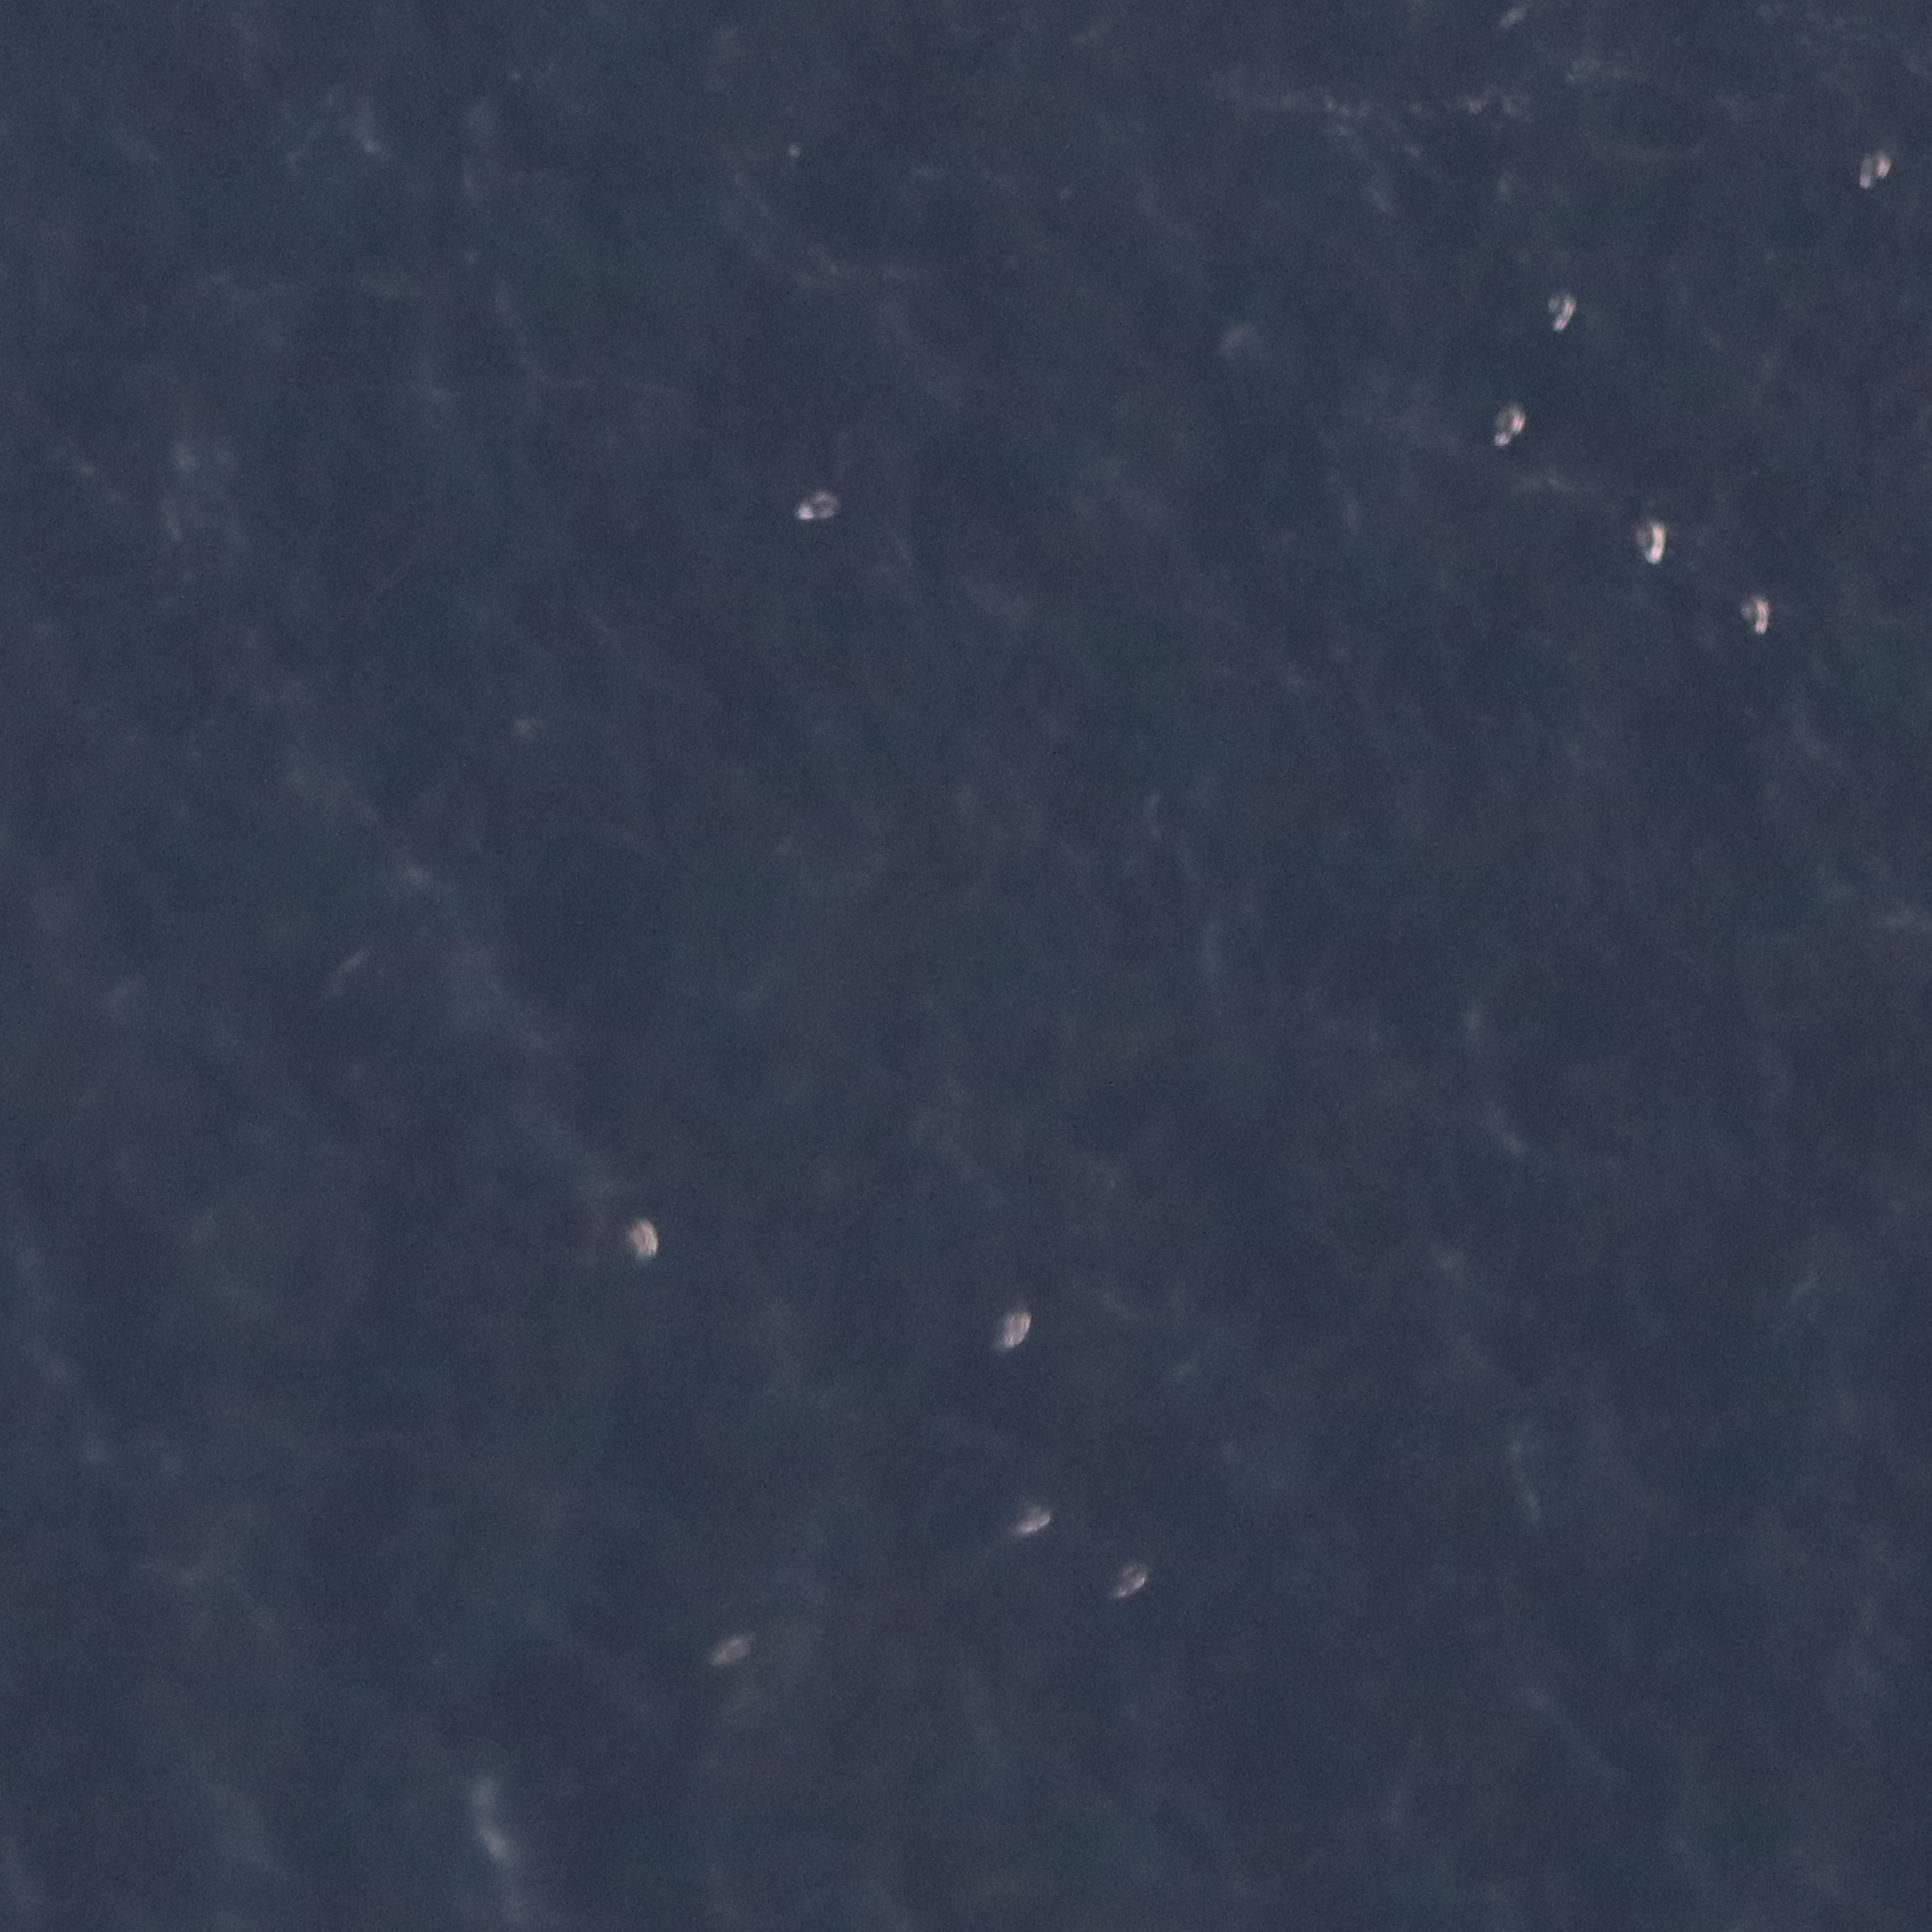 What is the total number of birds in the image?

10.